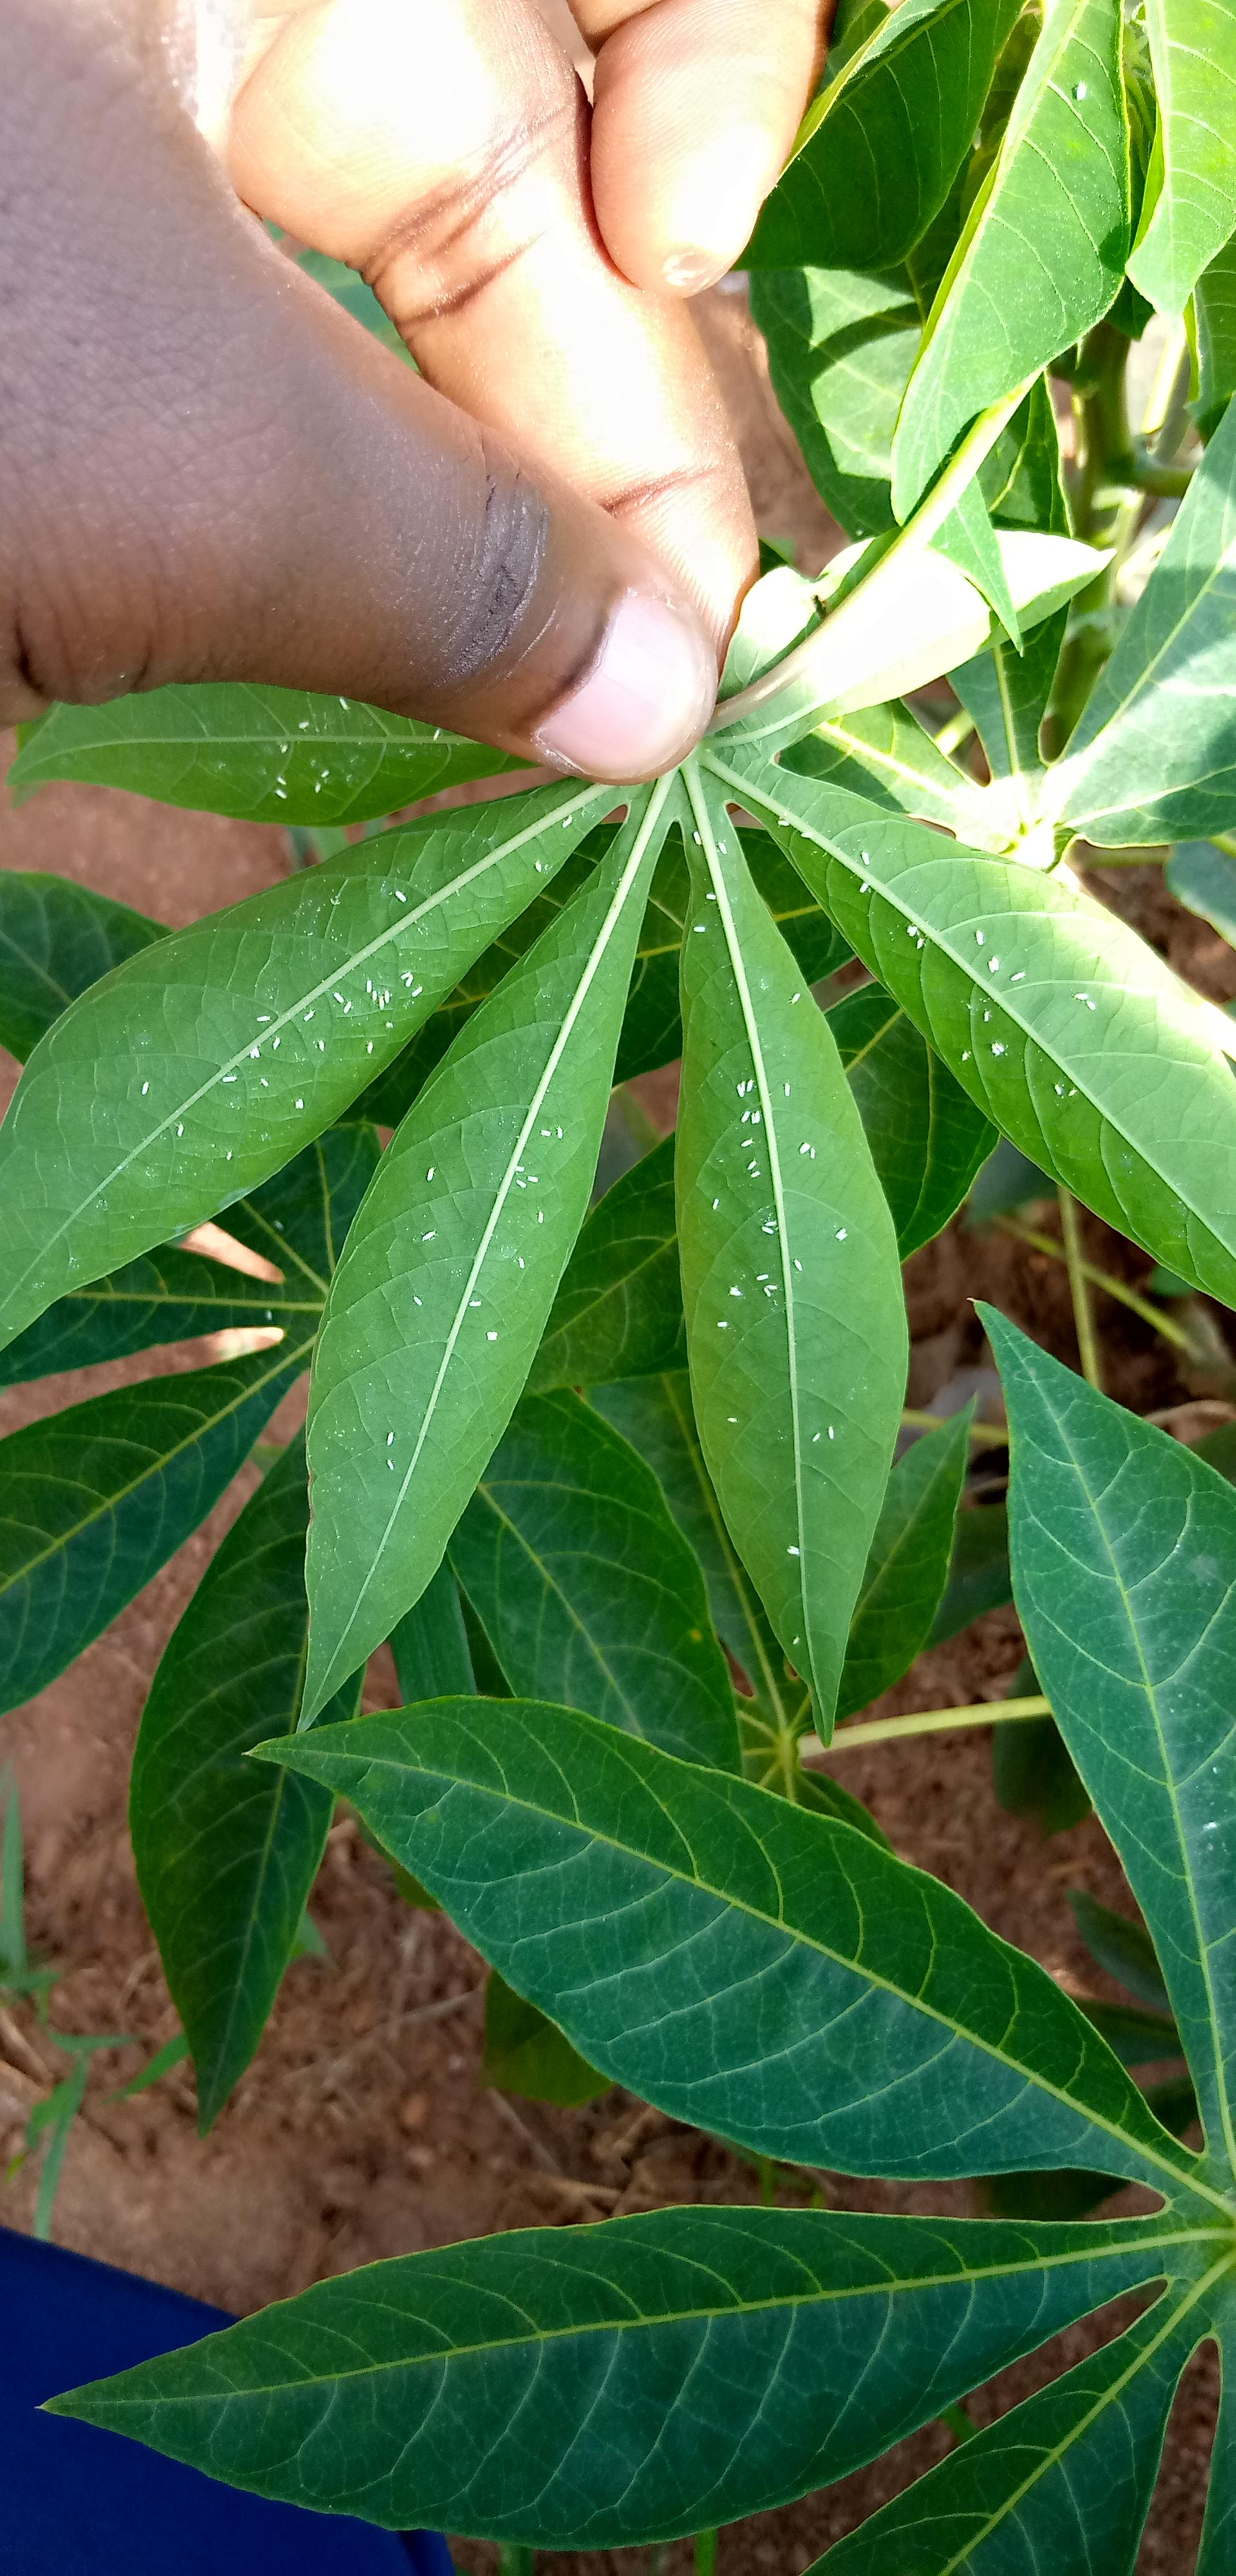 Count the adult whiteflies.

106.